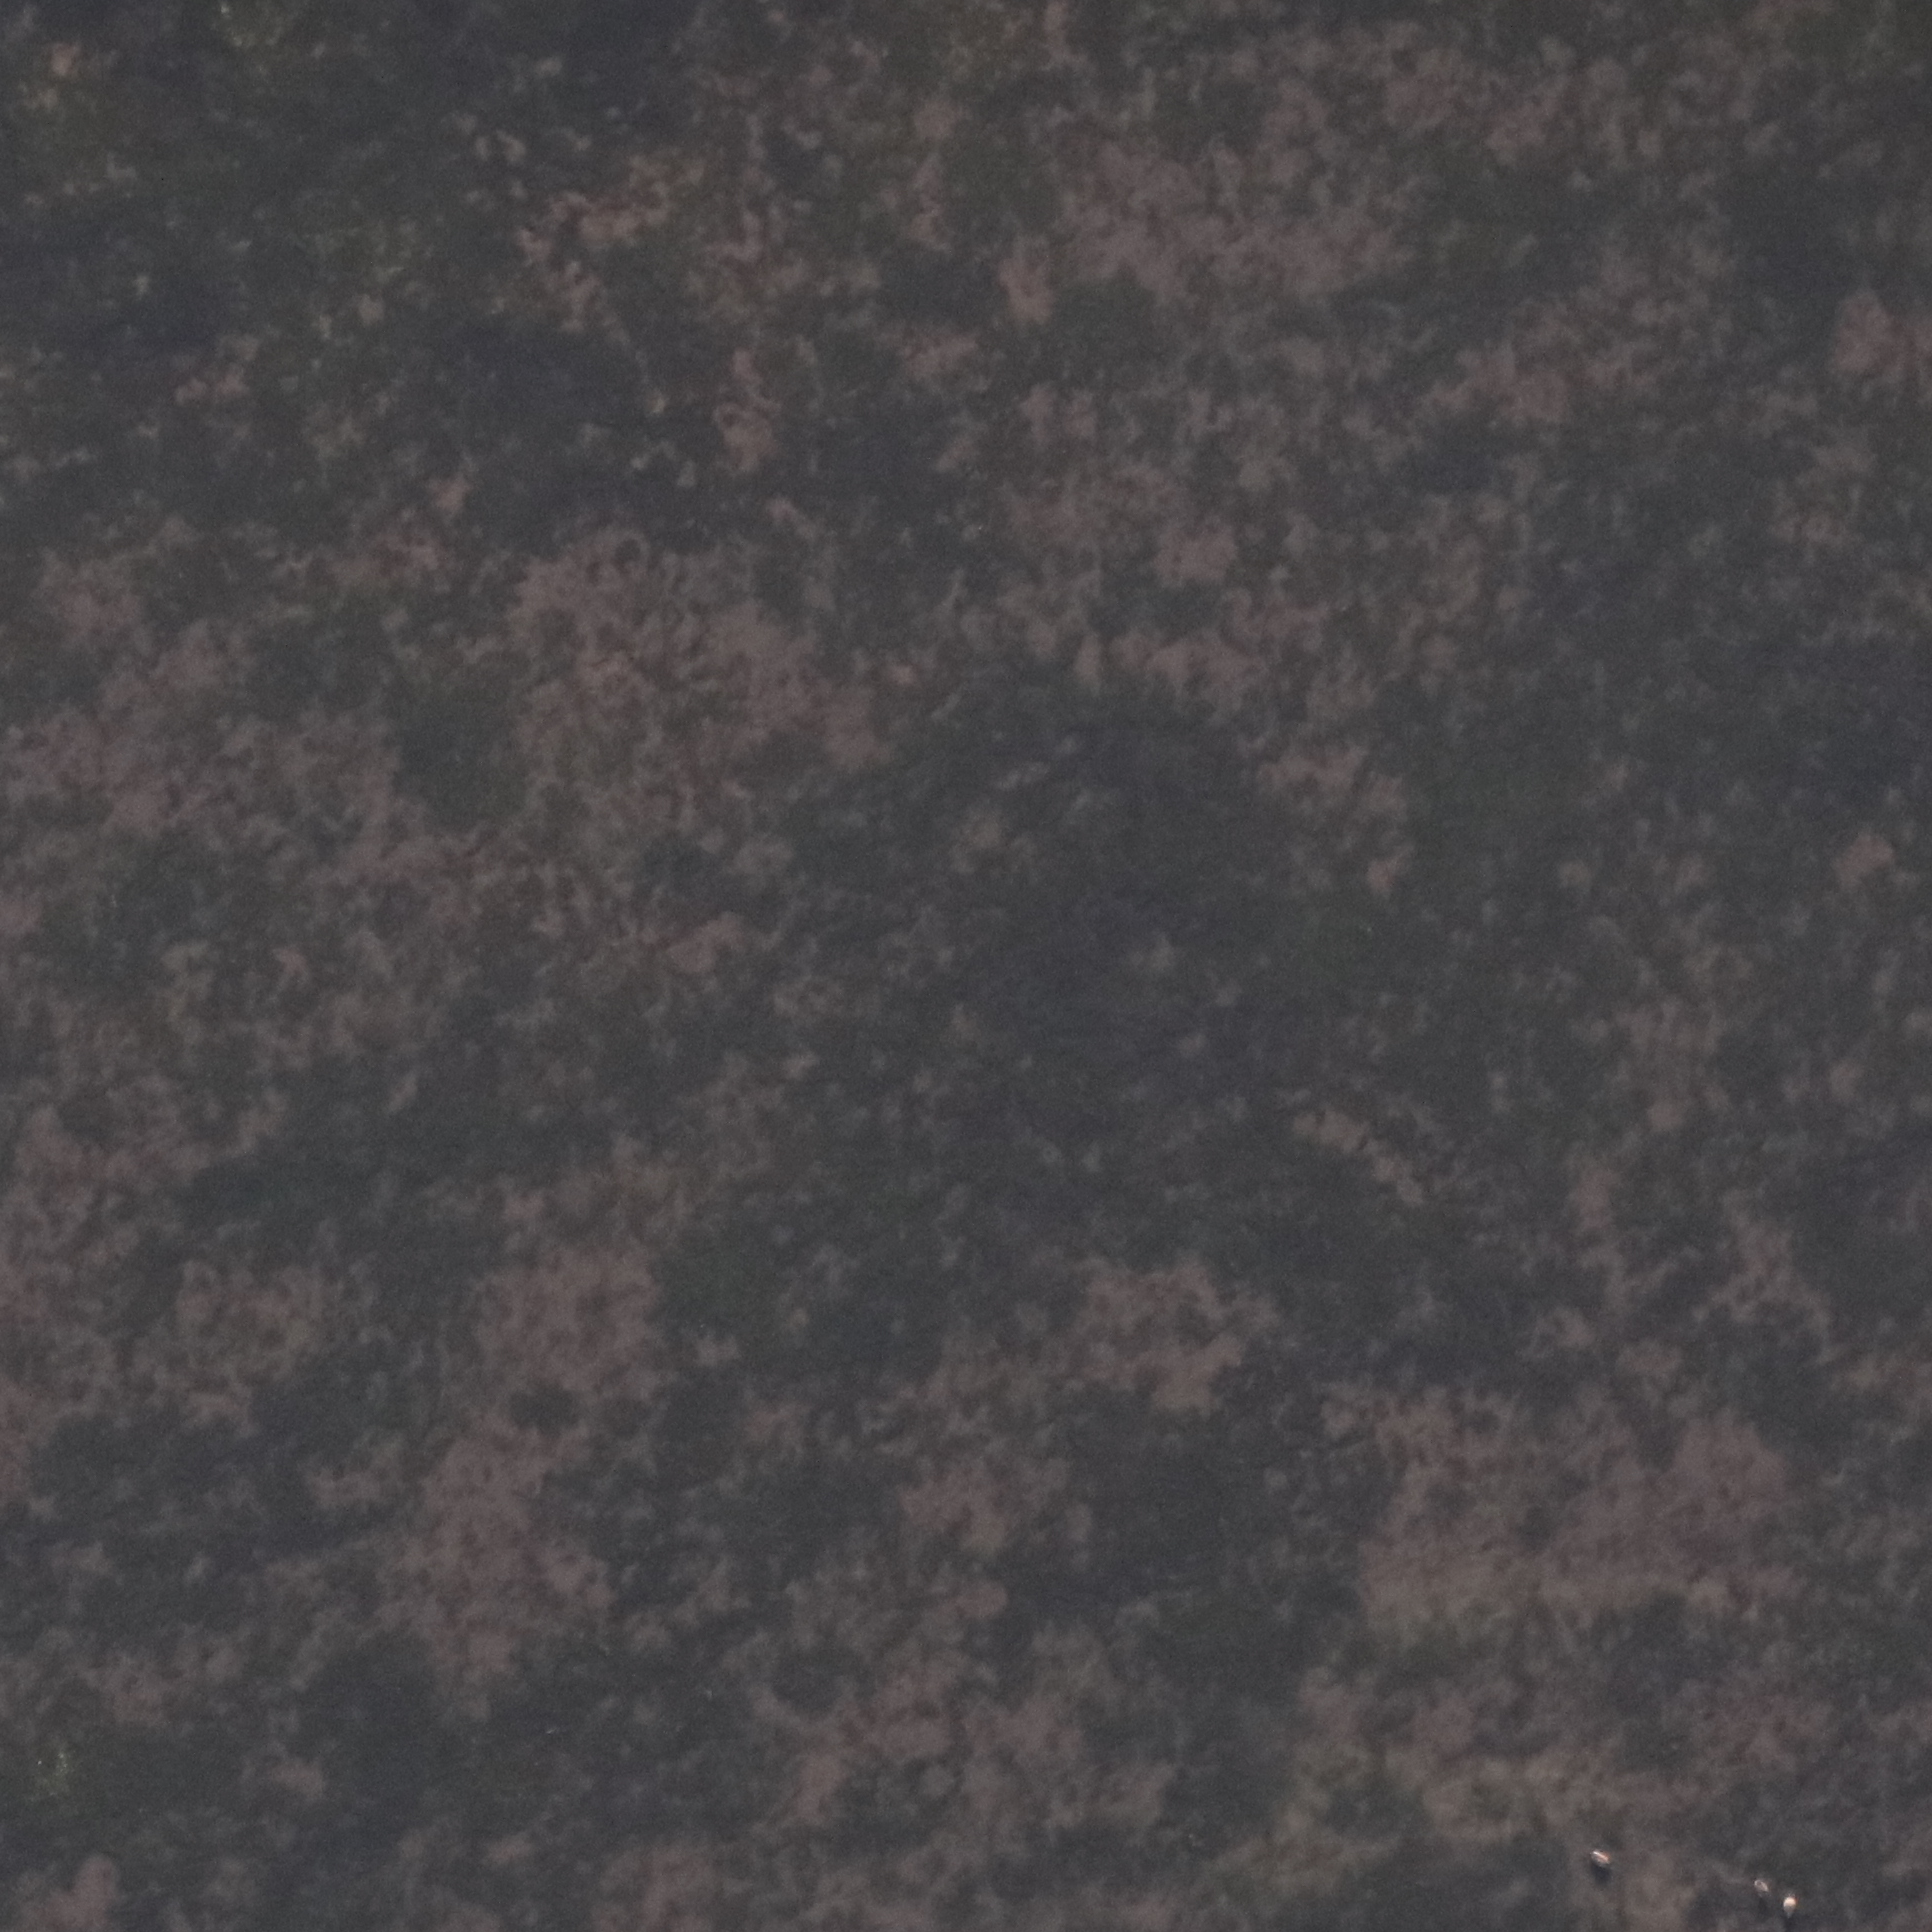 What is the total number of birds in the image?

3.